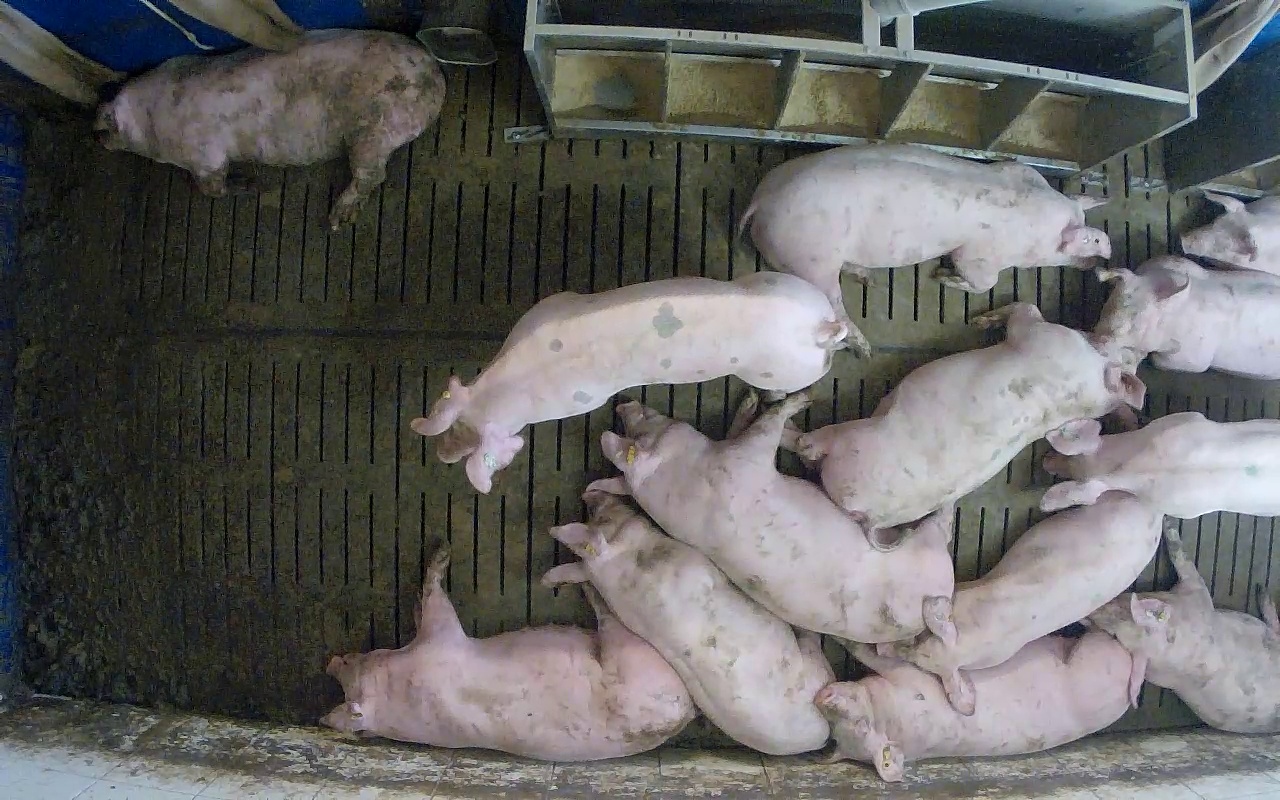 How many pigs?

13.